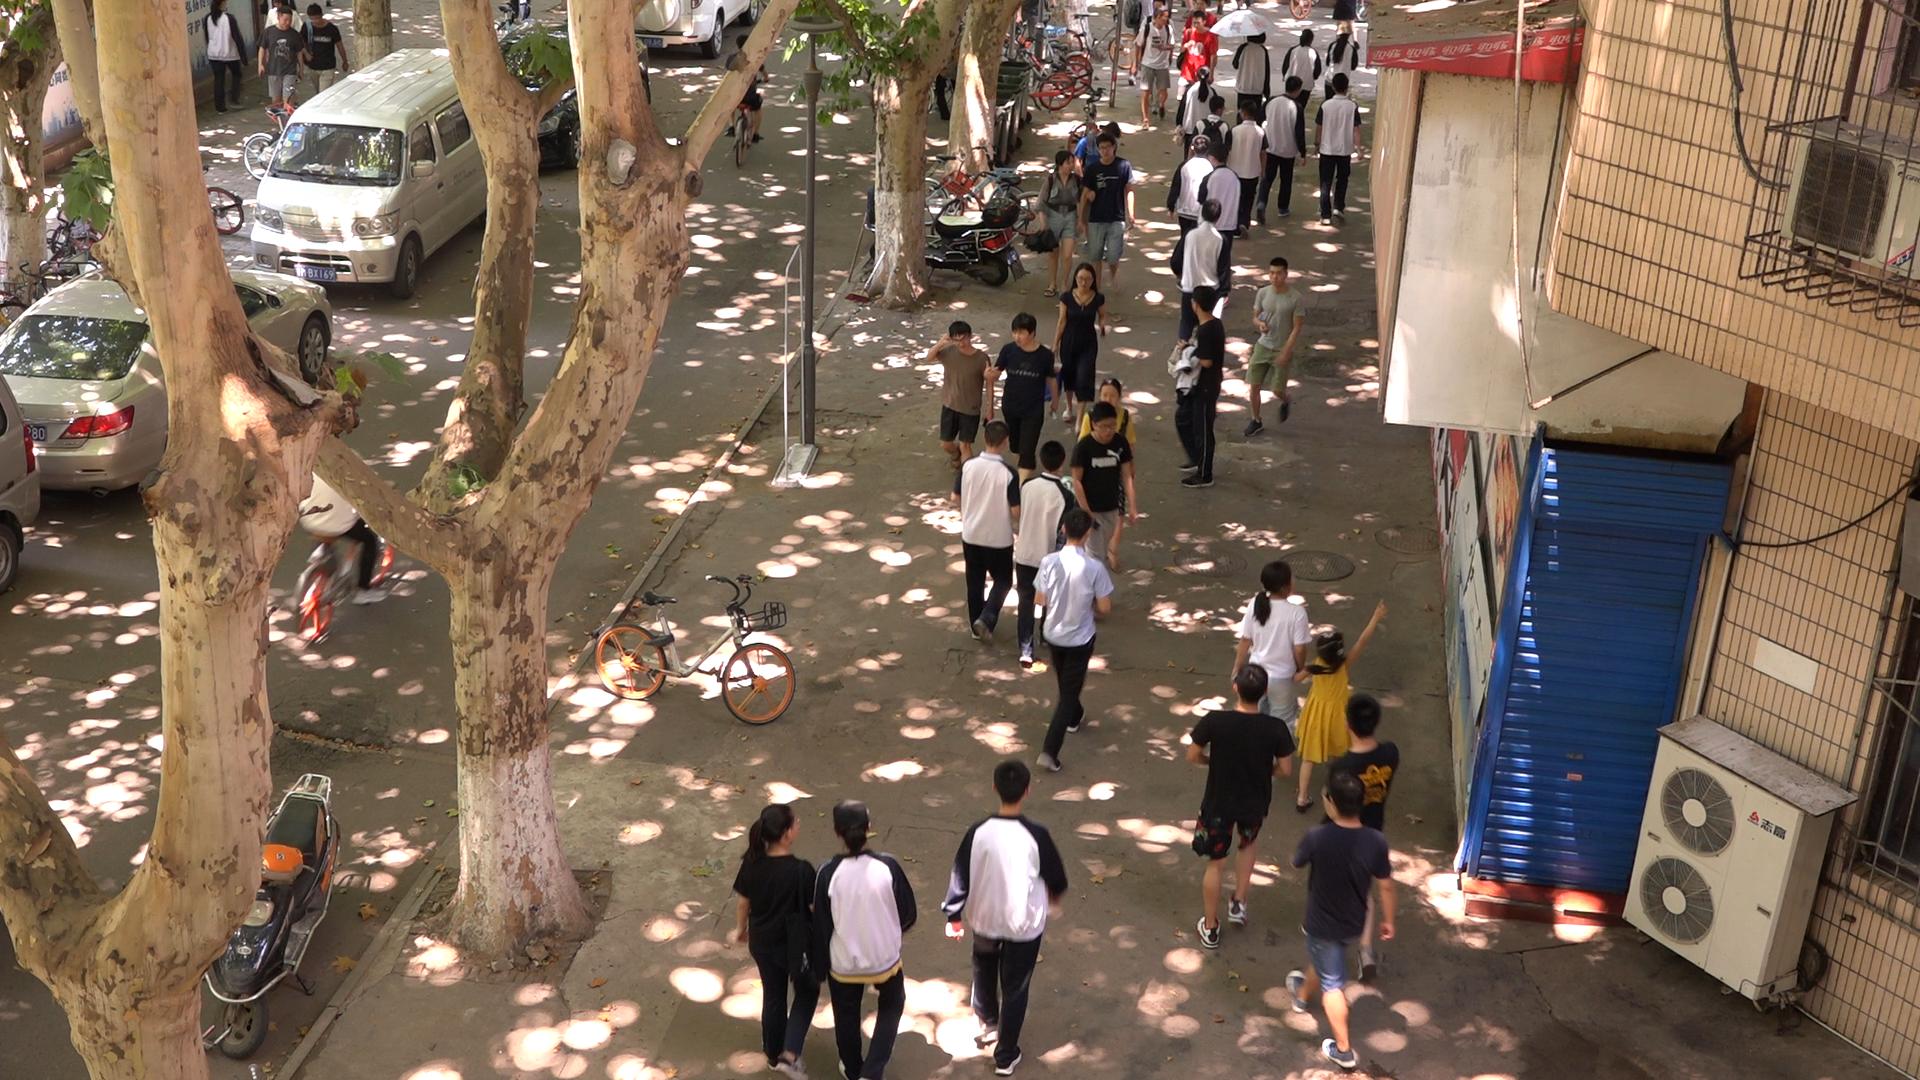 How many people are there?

40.